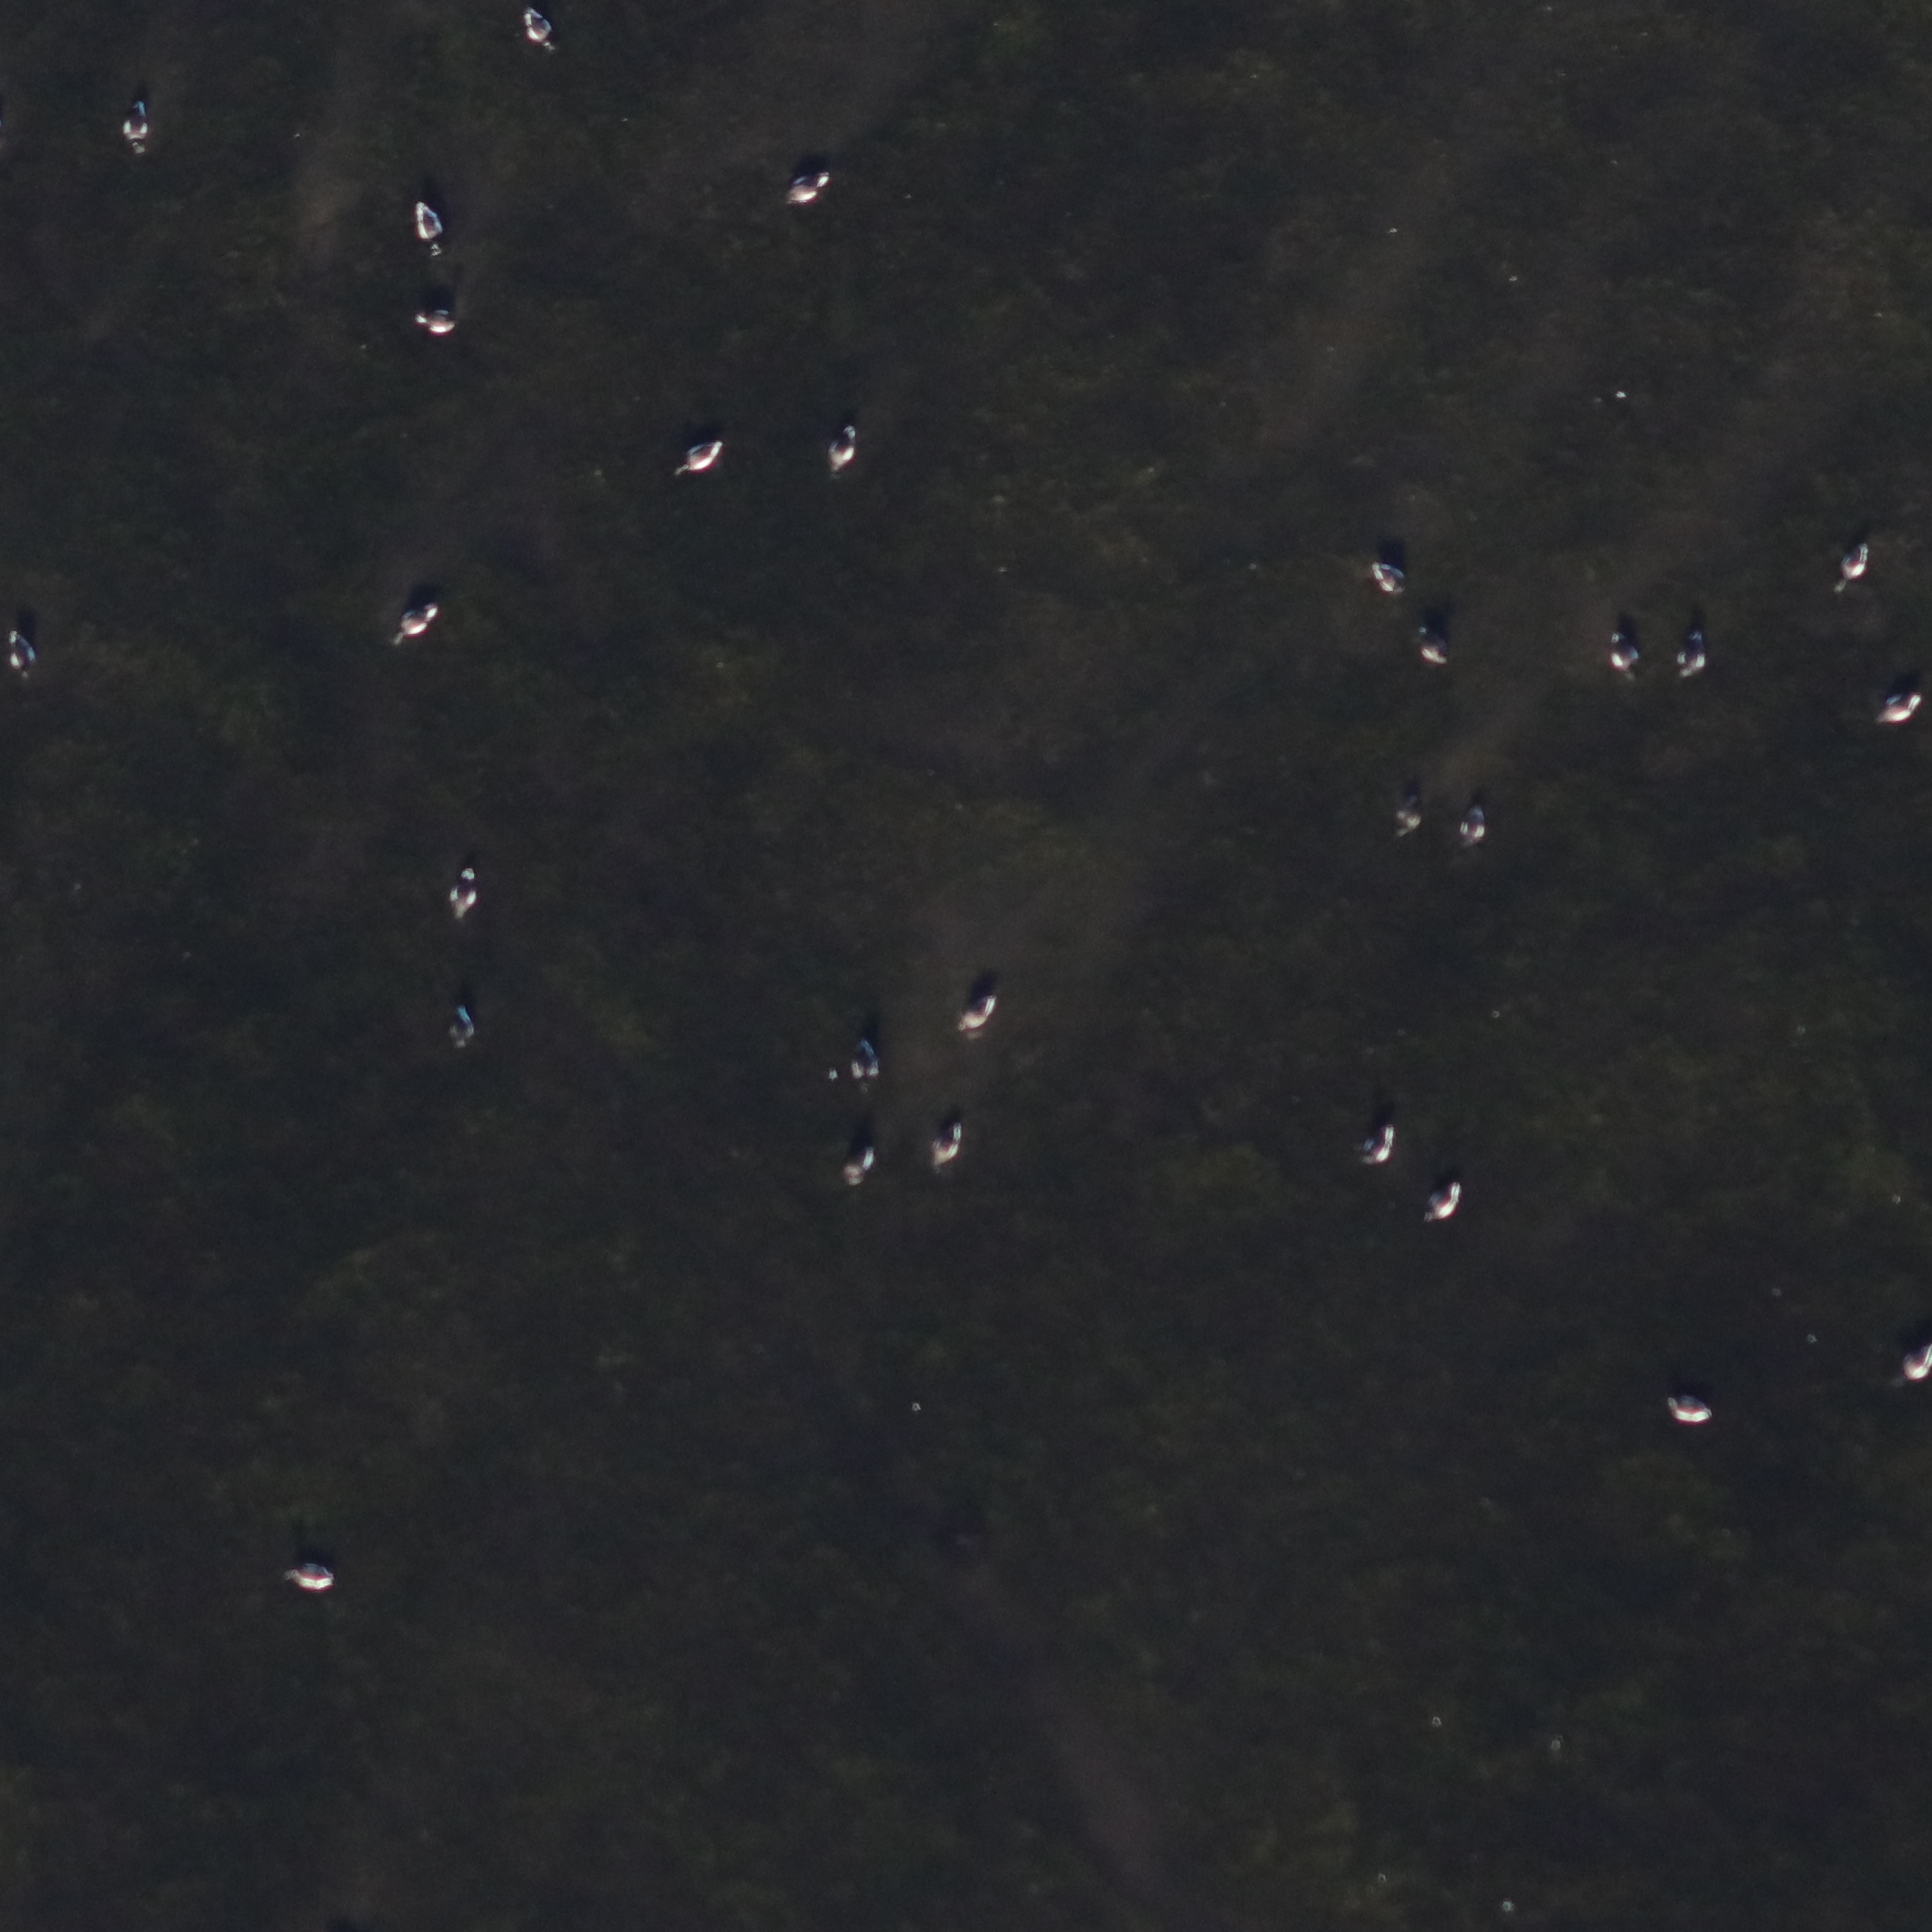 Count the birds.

28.